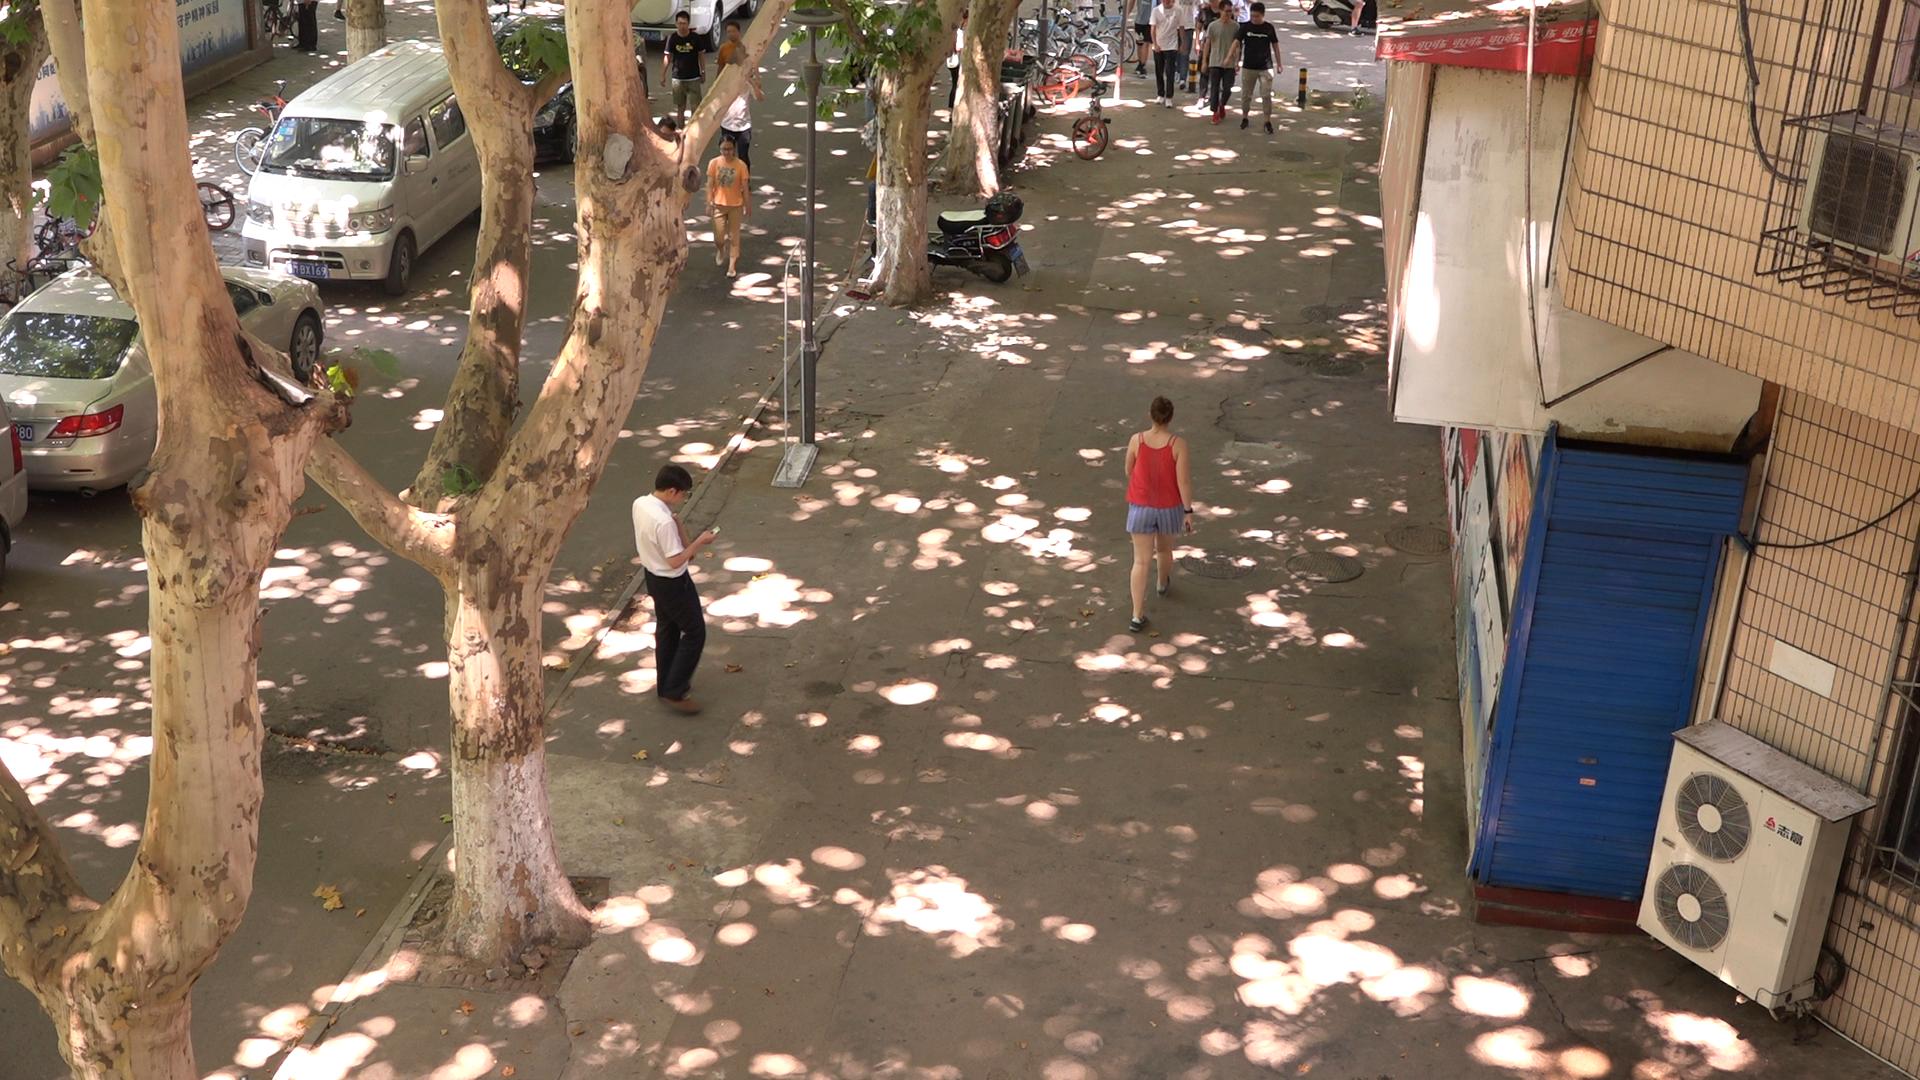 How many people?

11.